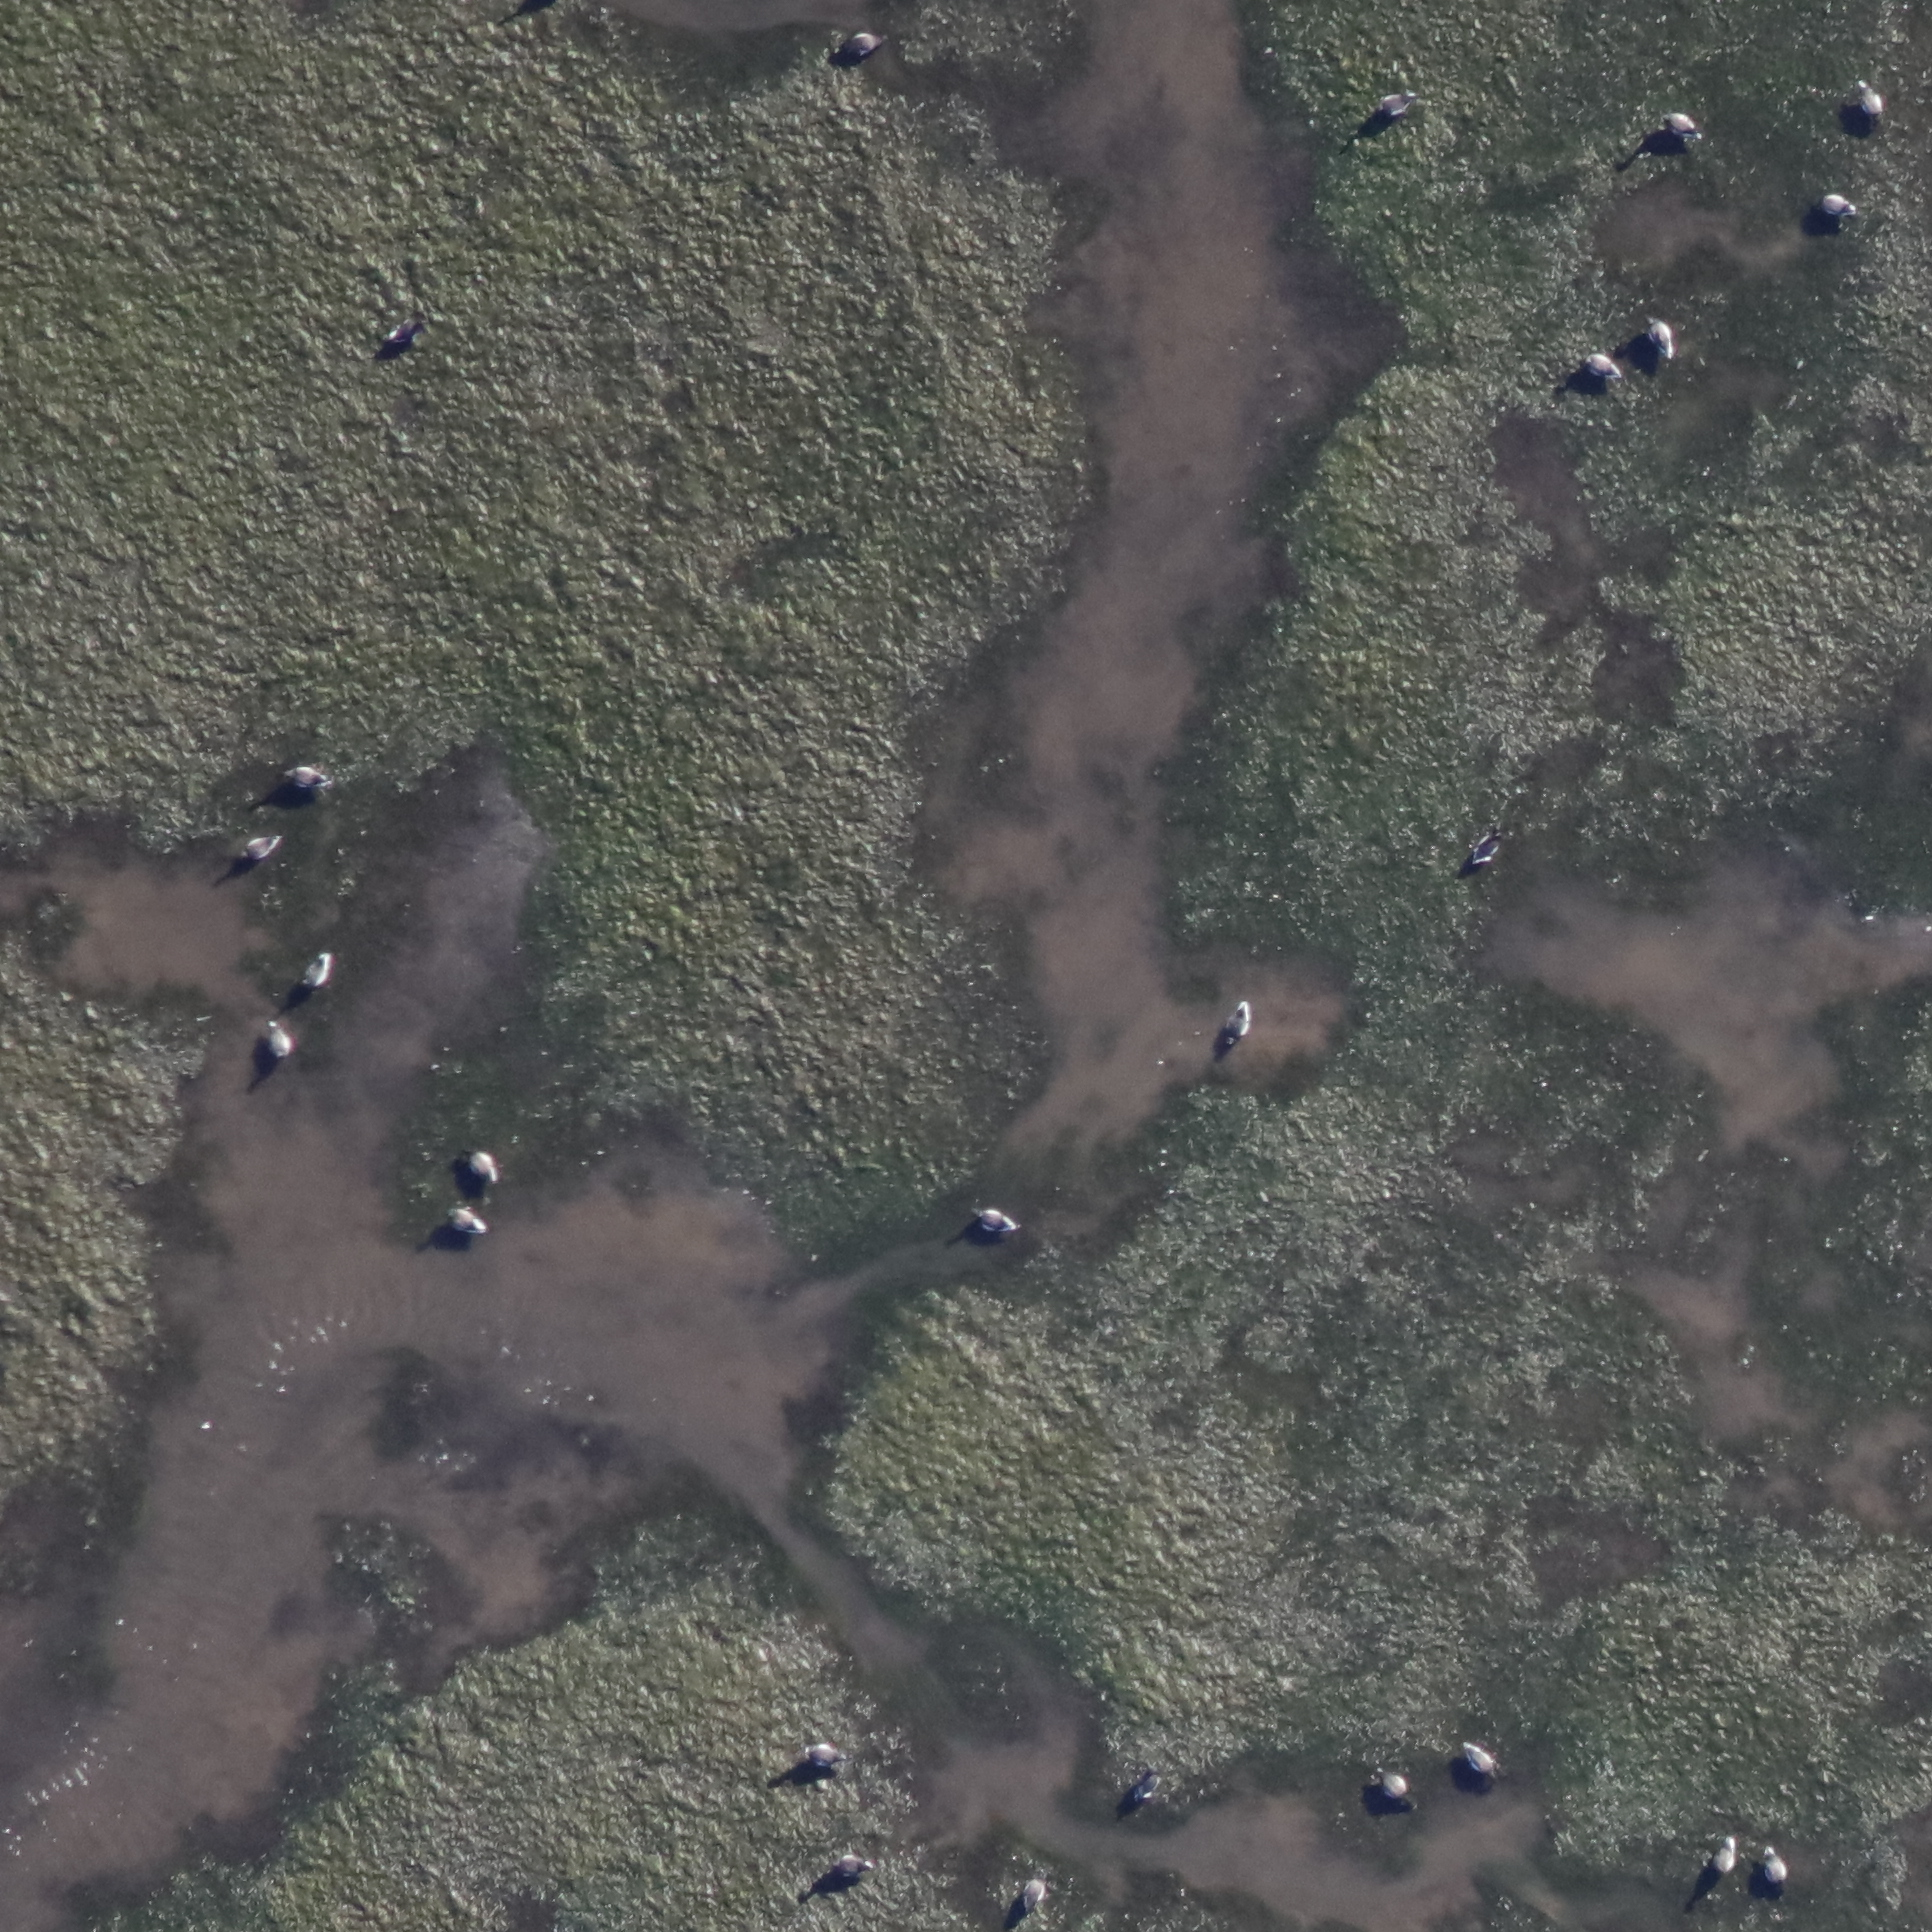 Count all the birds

25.